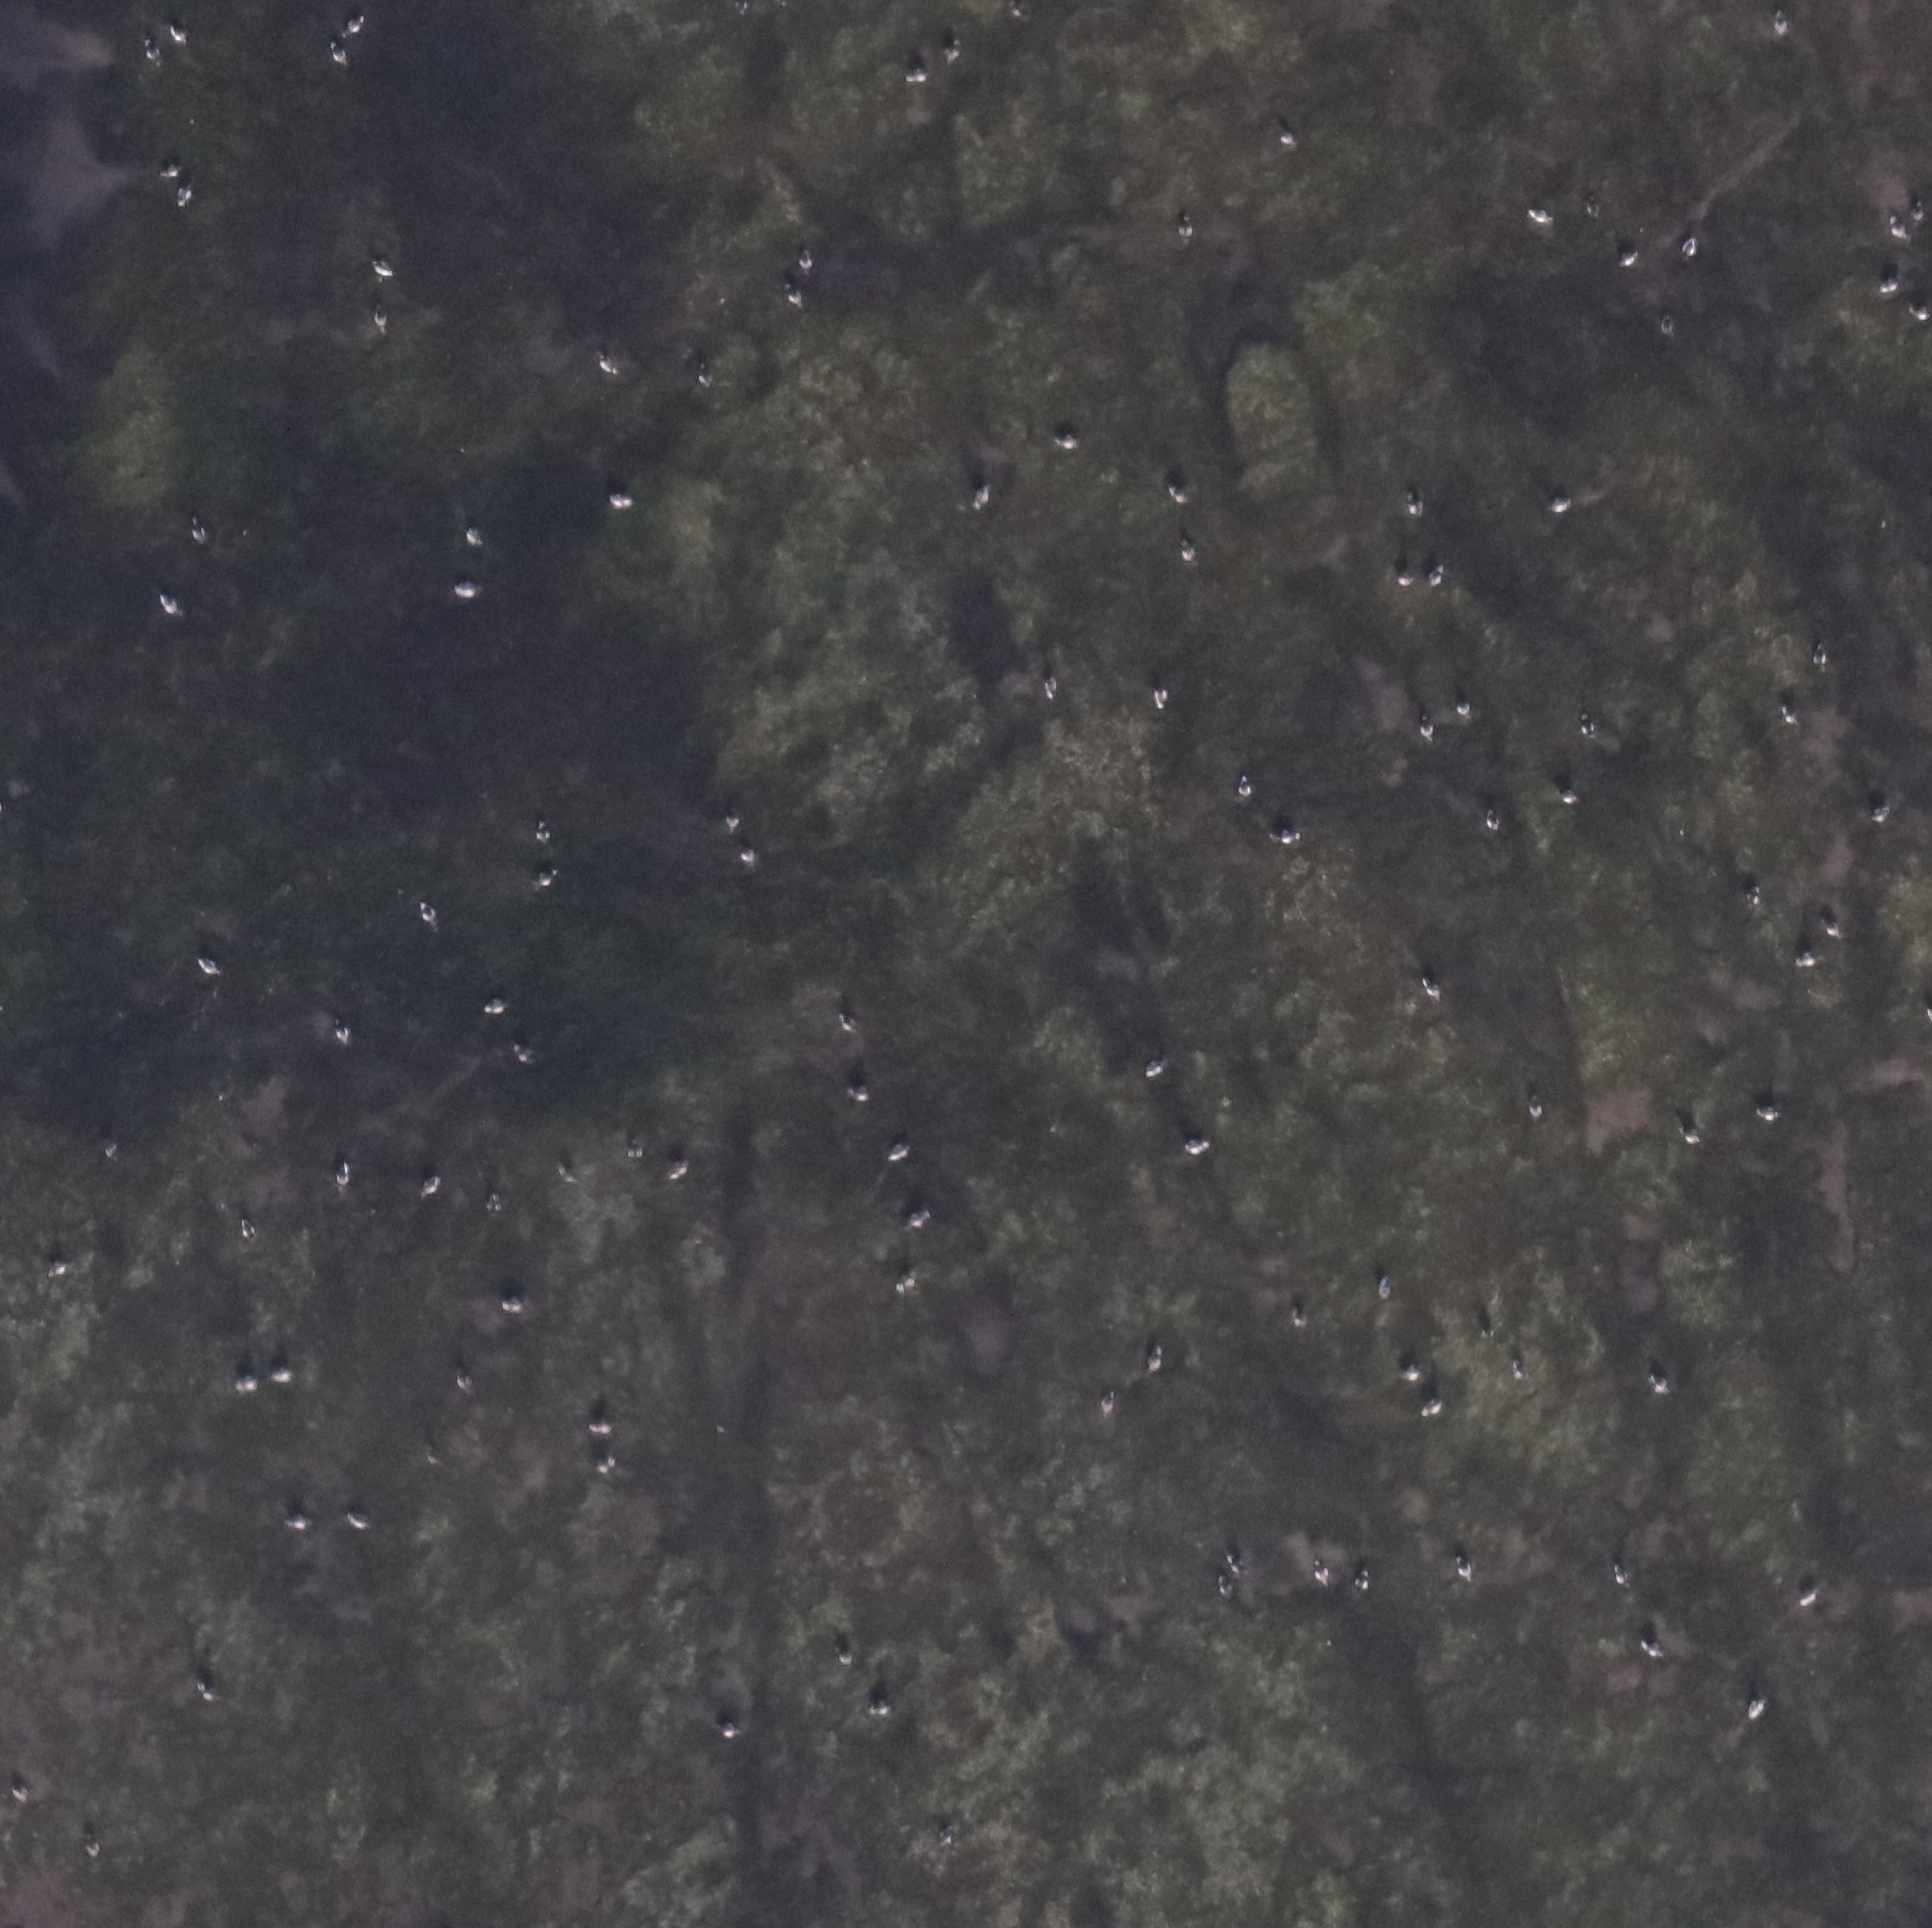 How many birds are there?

120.